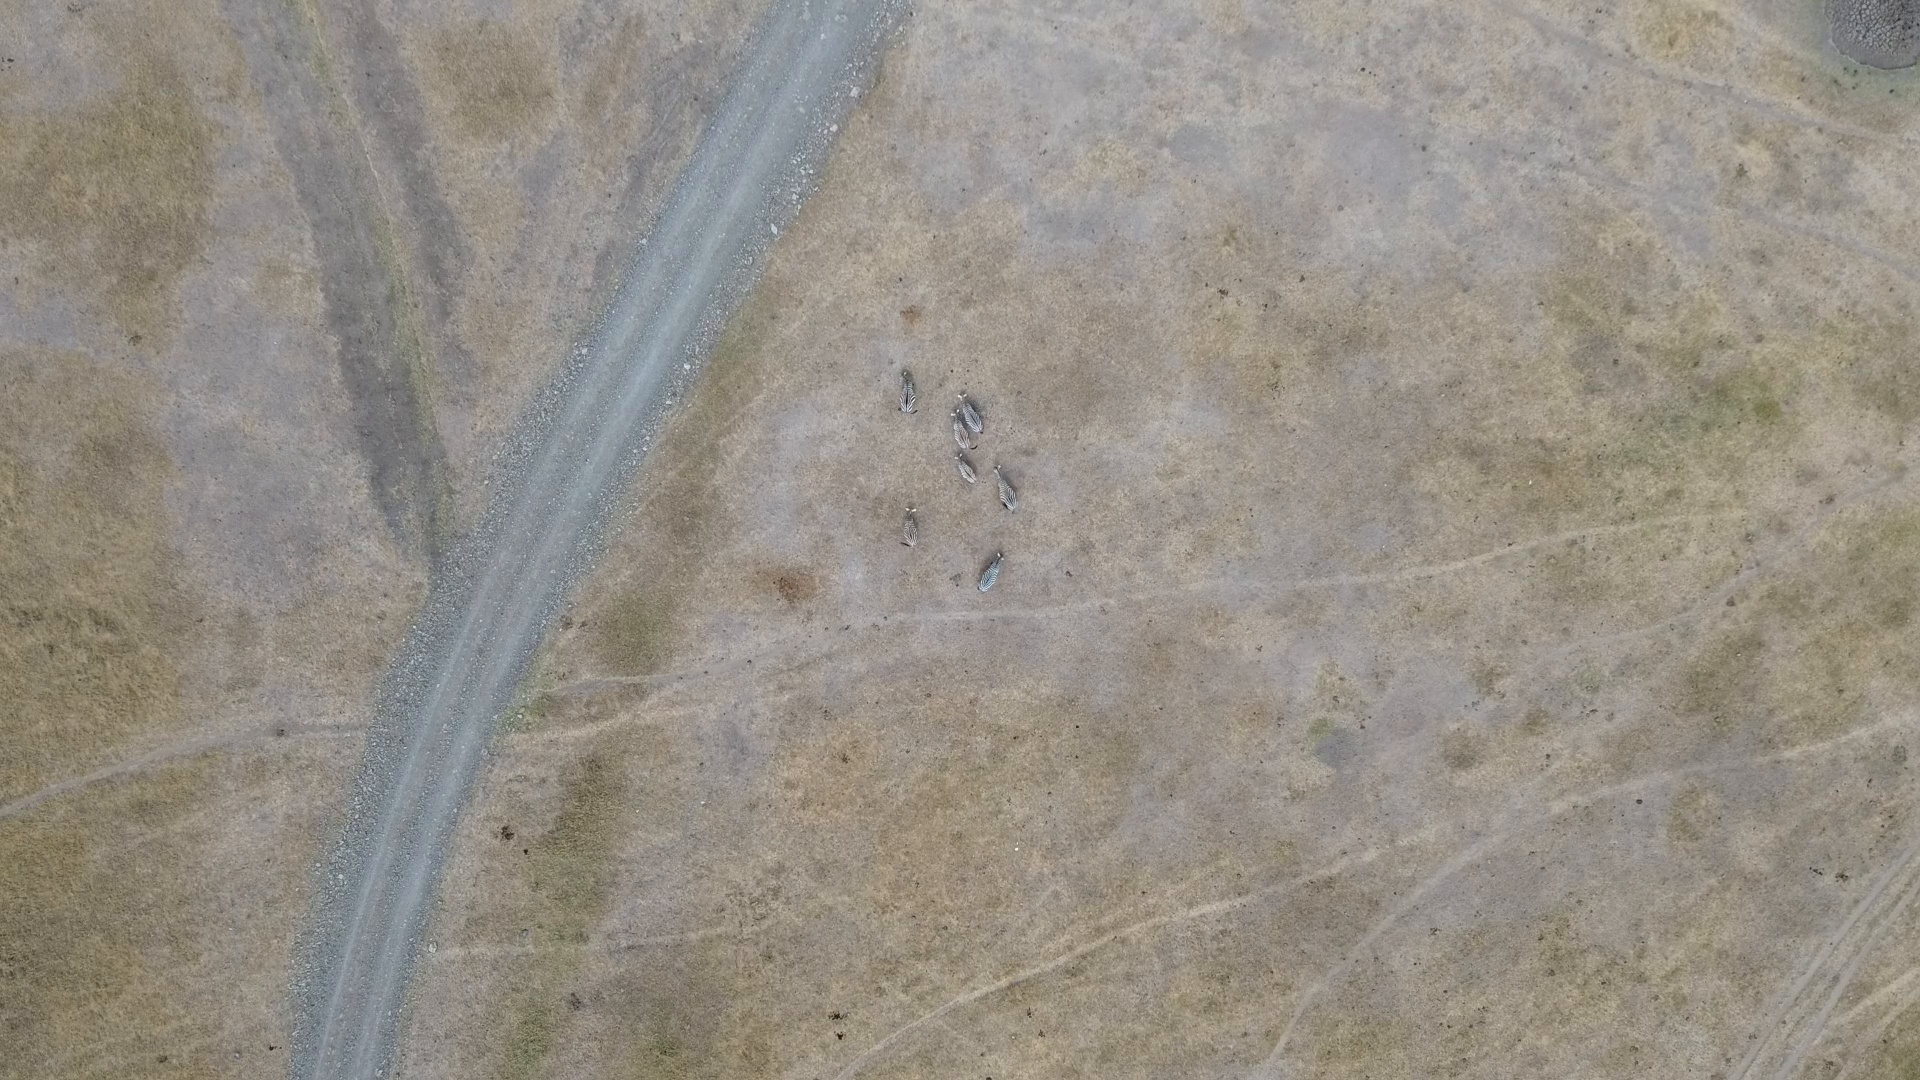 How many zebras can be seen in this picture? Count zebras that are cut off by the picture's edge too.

7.